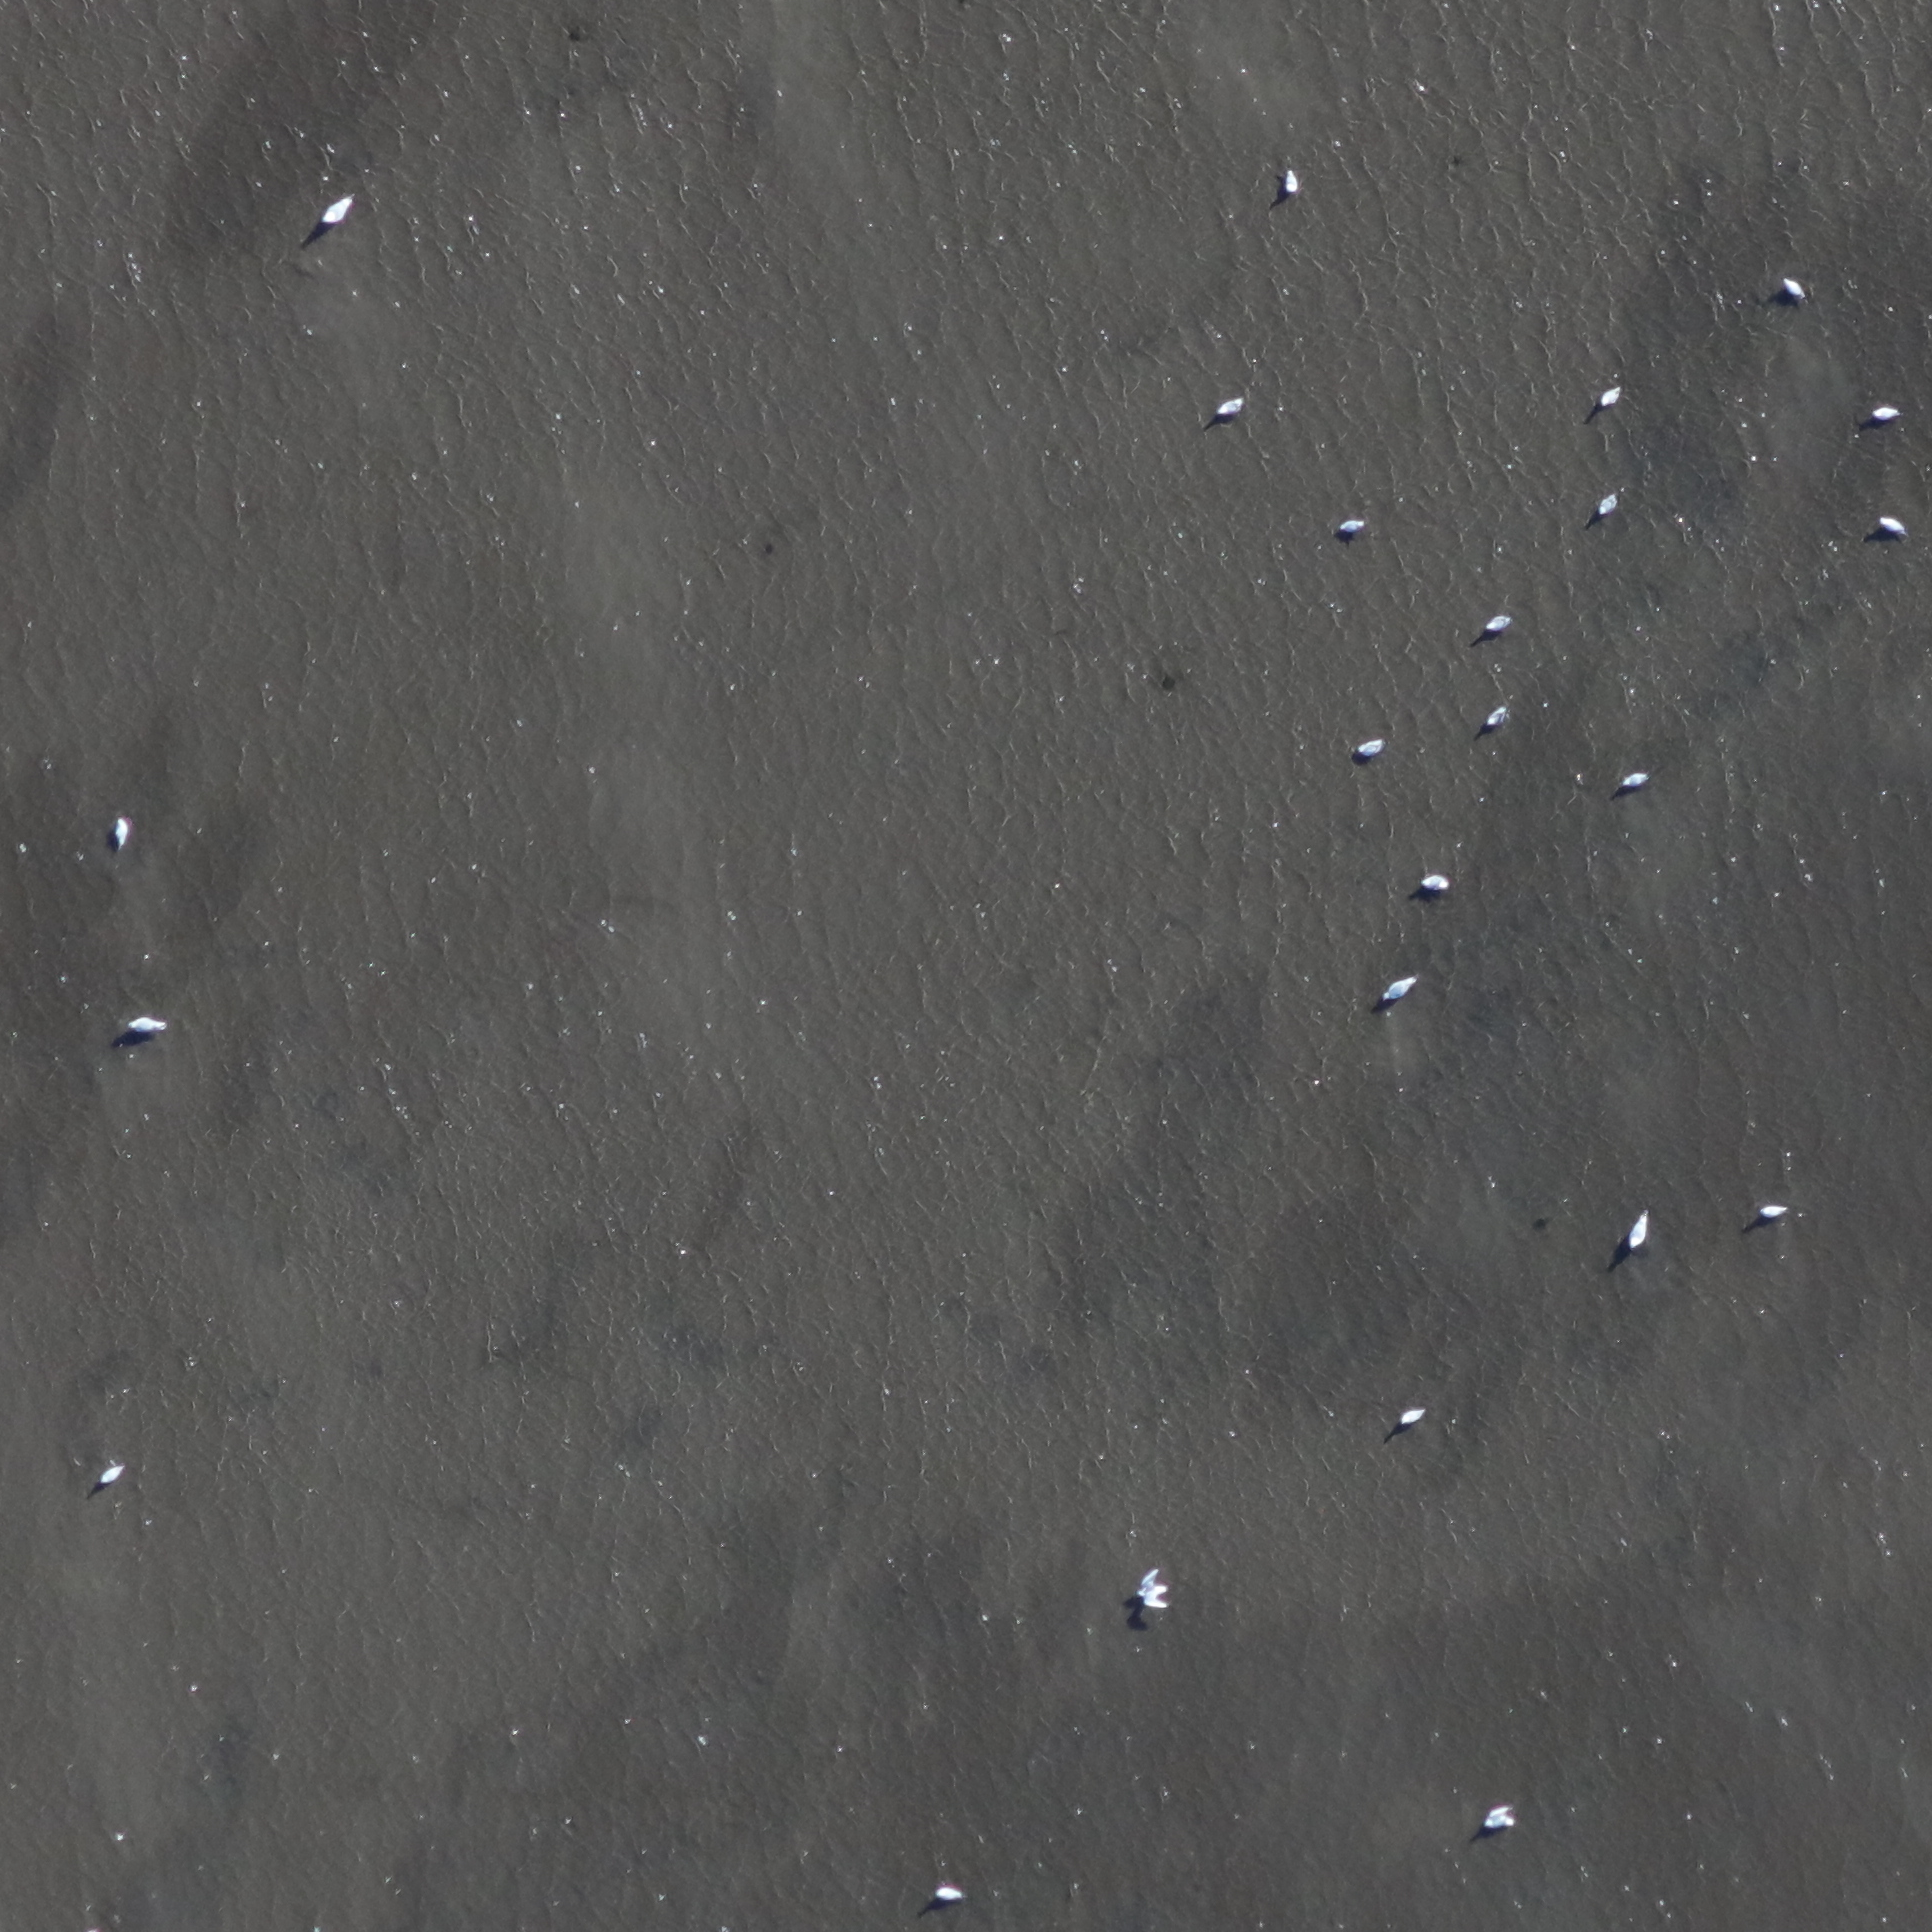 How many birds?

24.